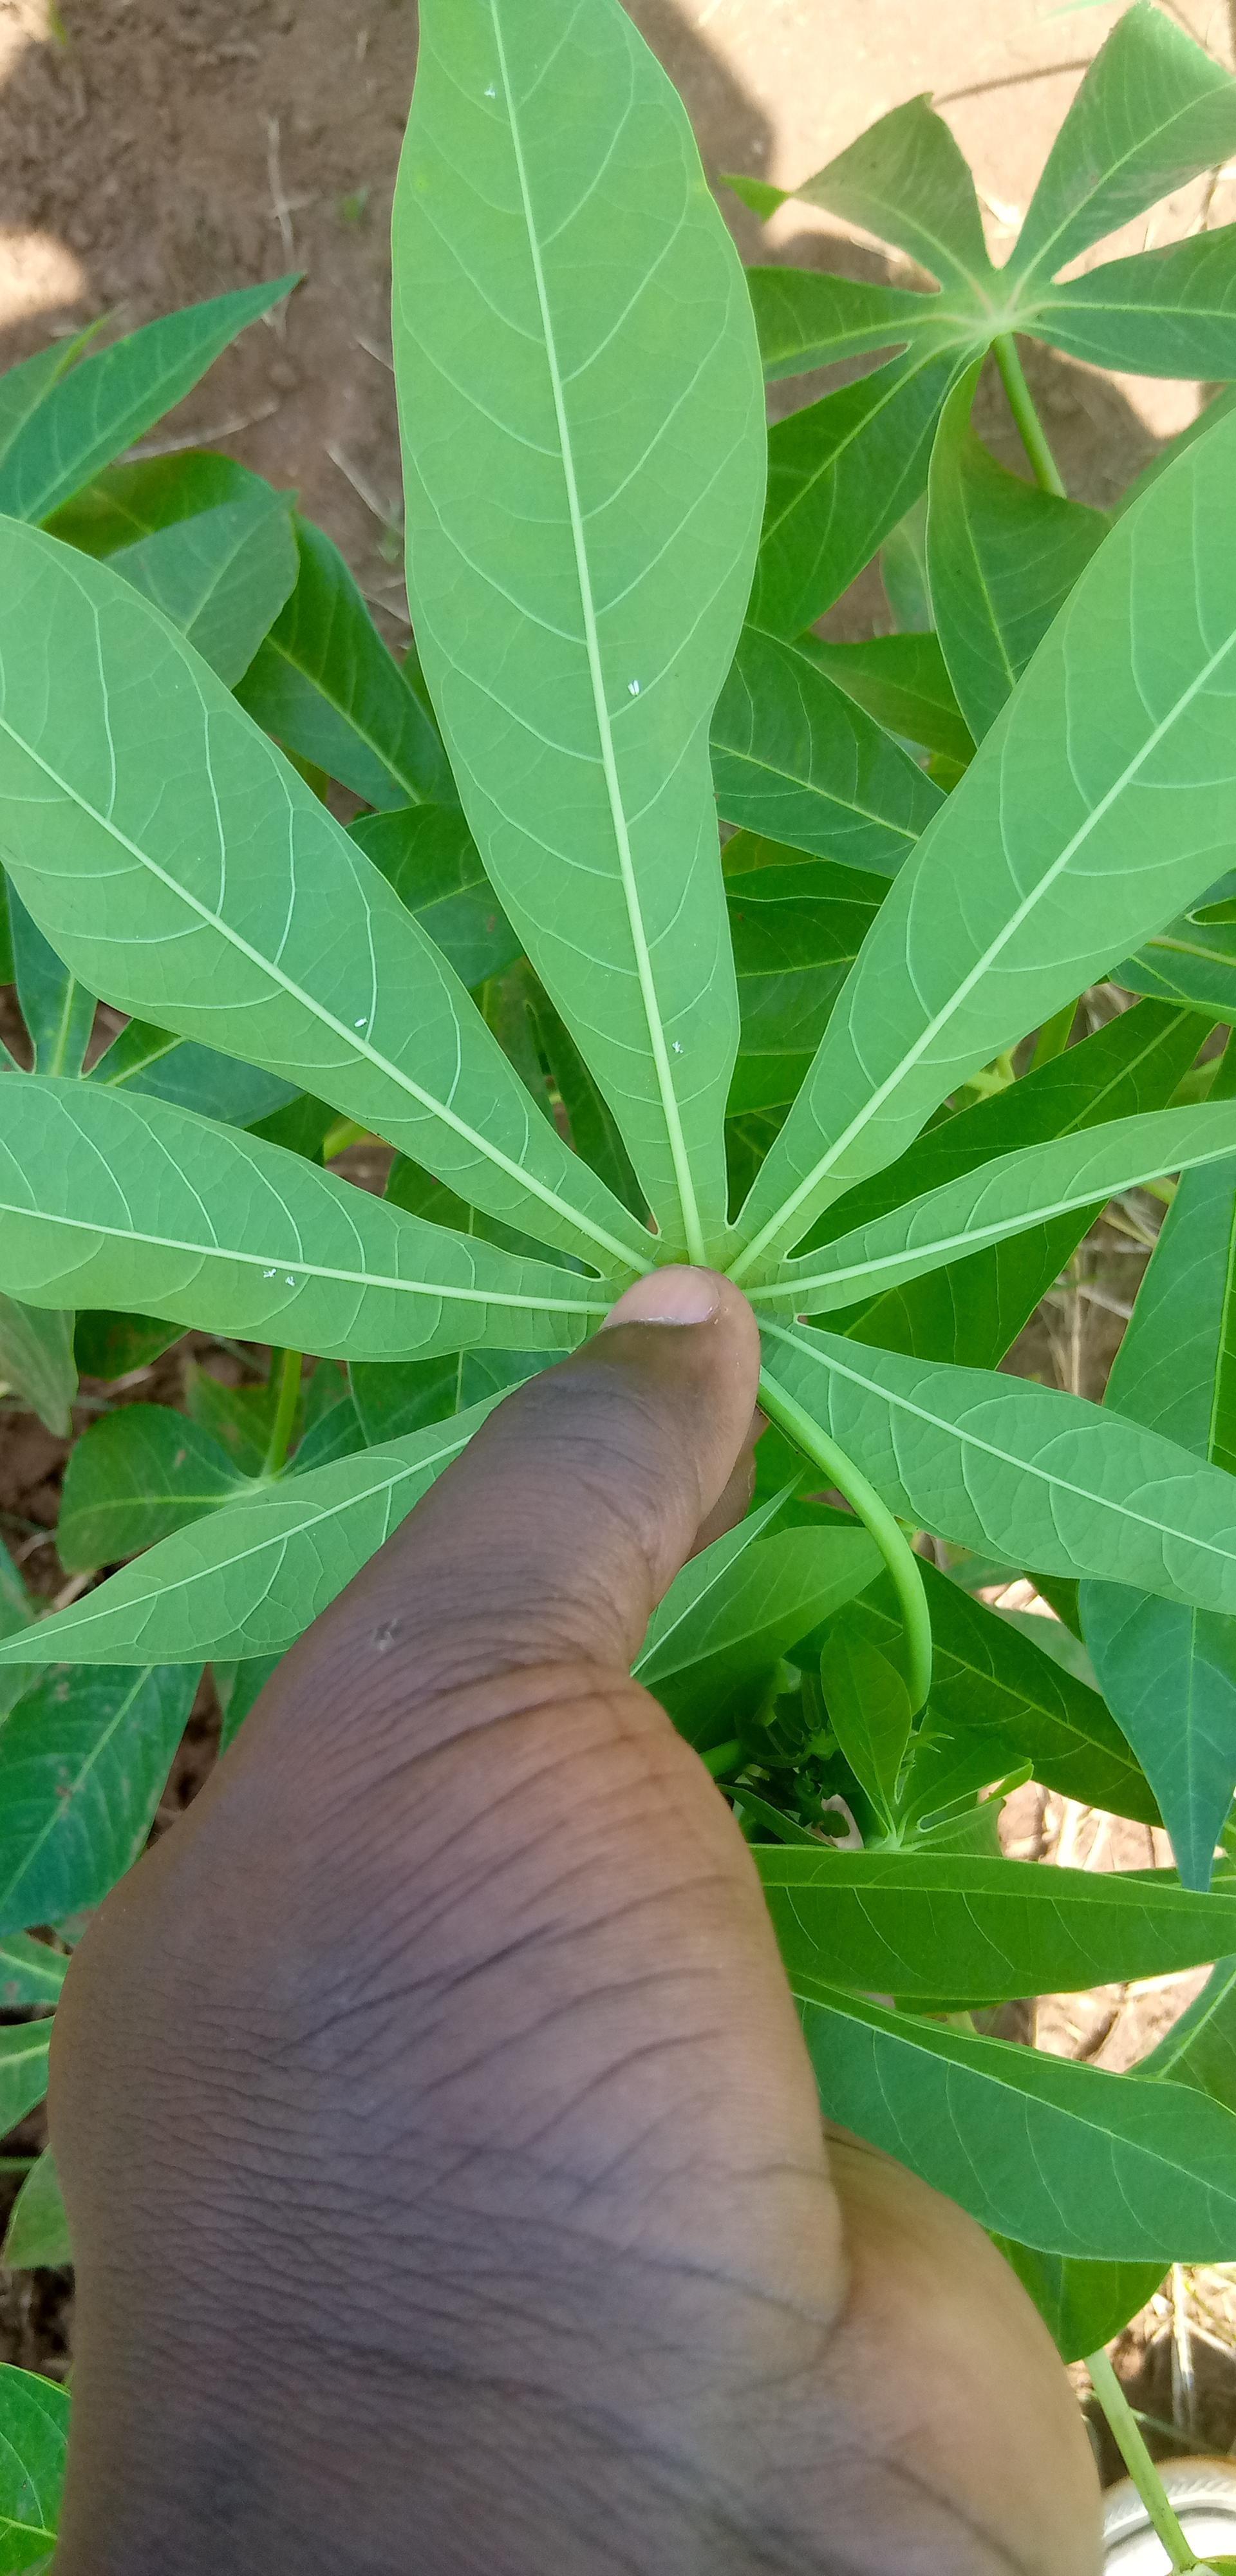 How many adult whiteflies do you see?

7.